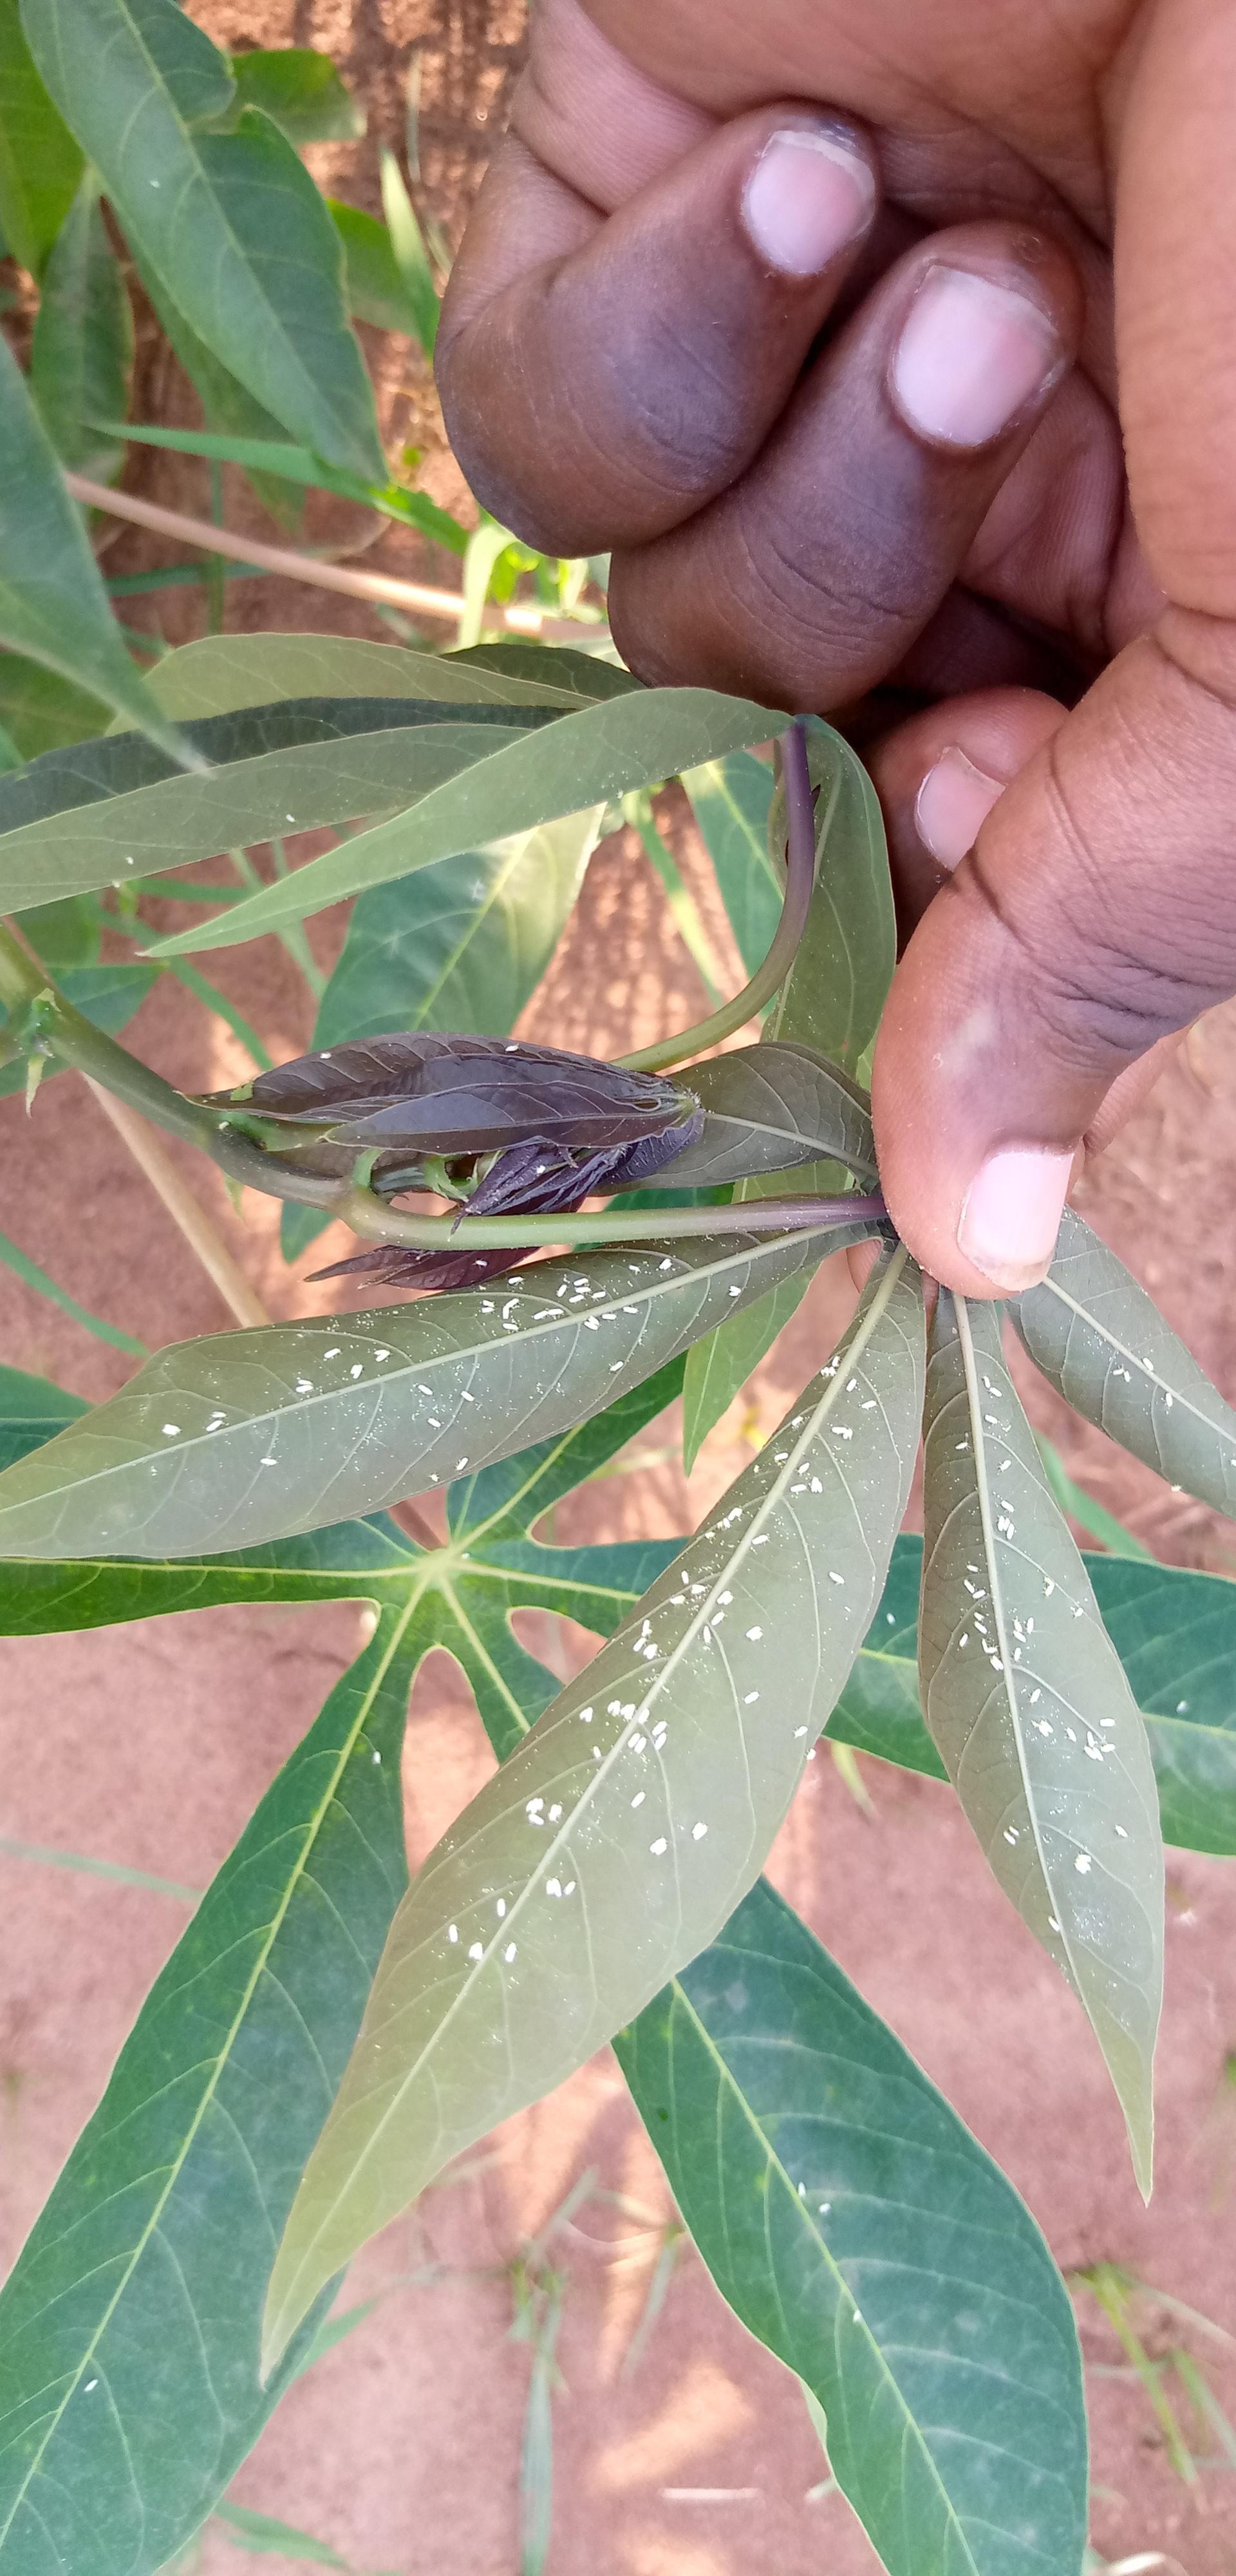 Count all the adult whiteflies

167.